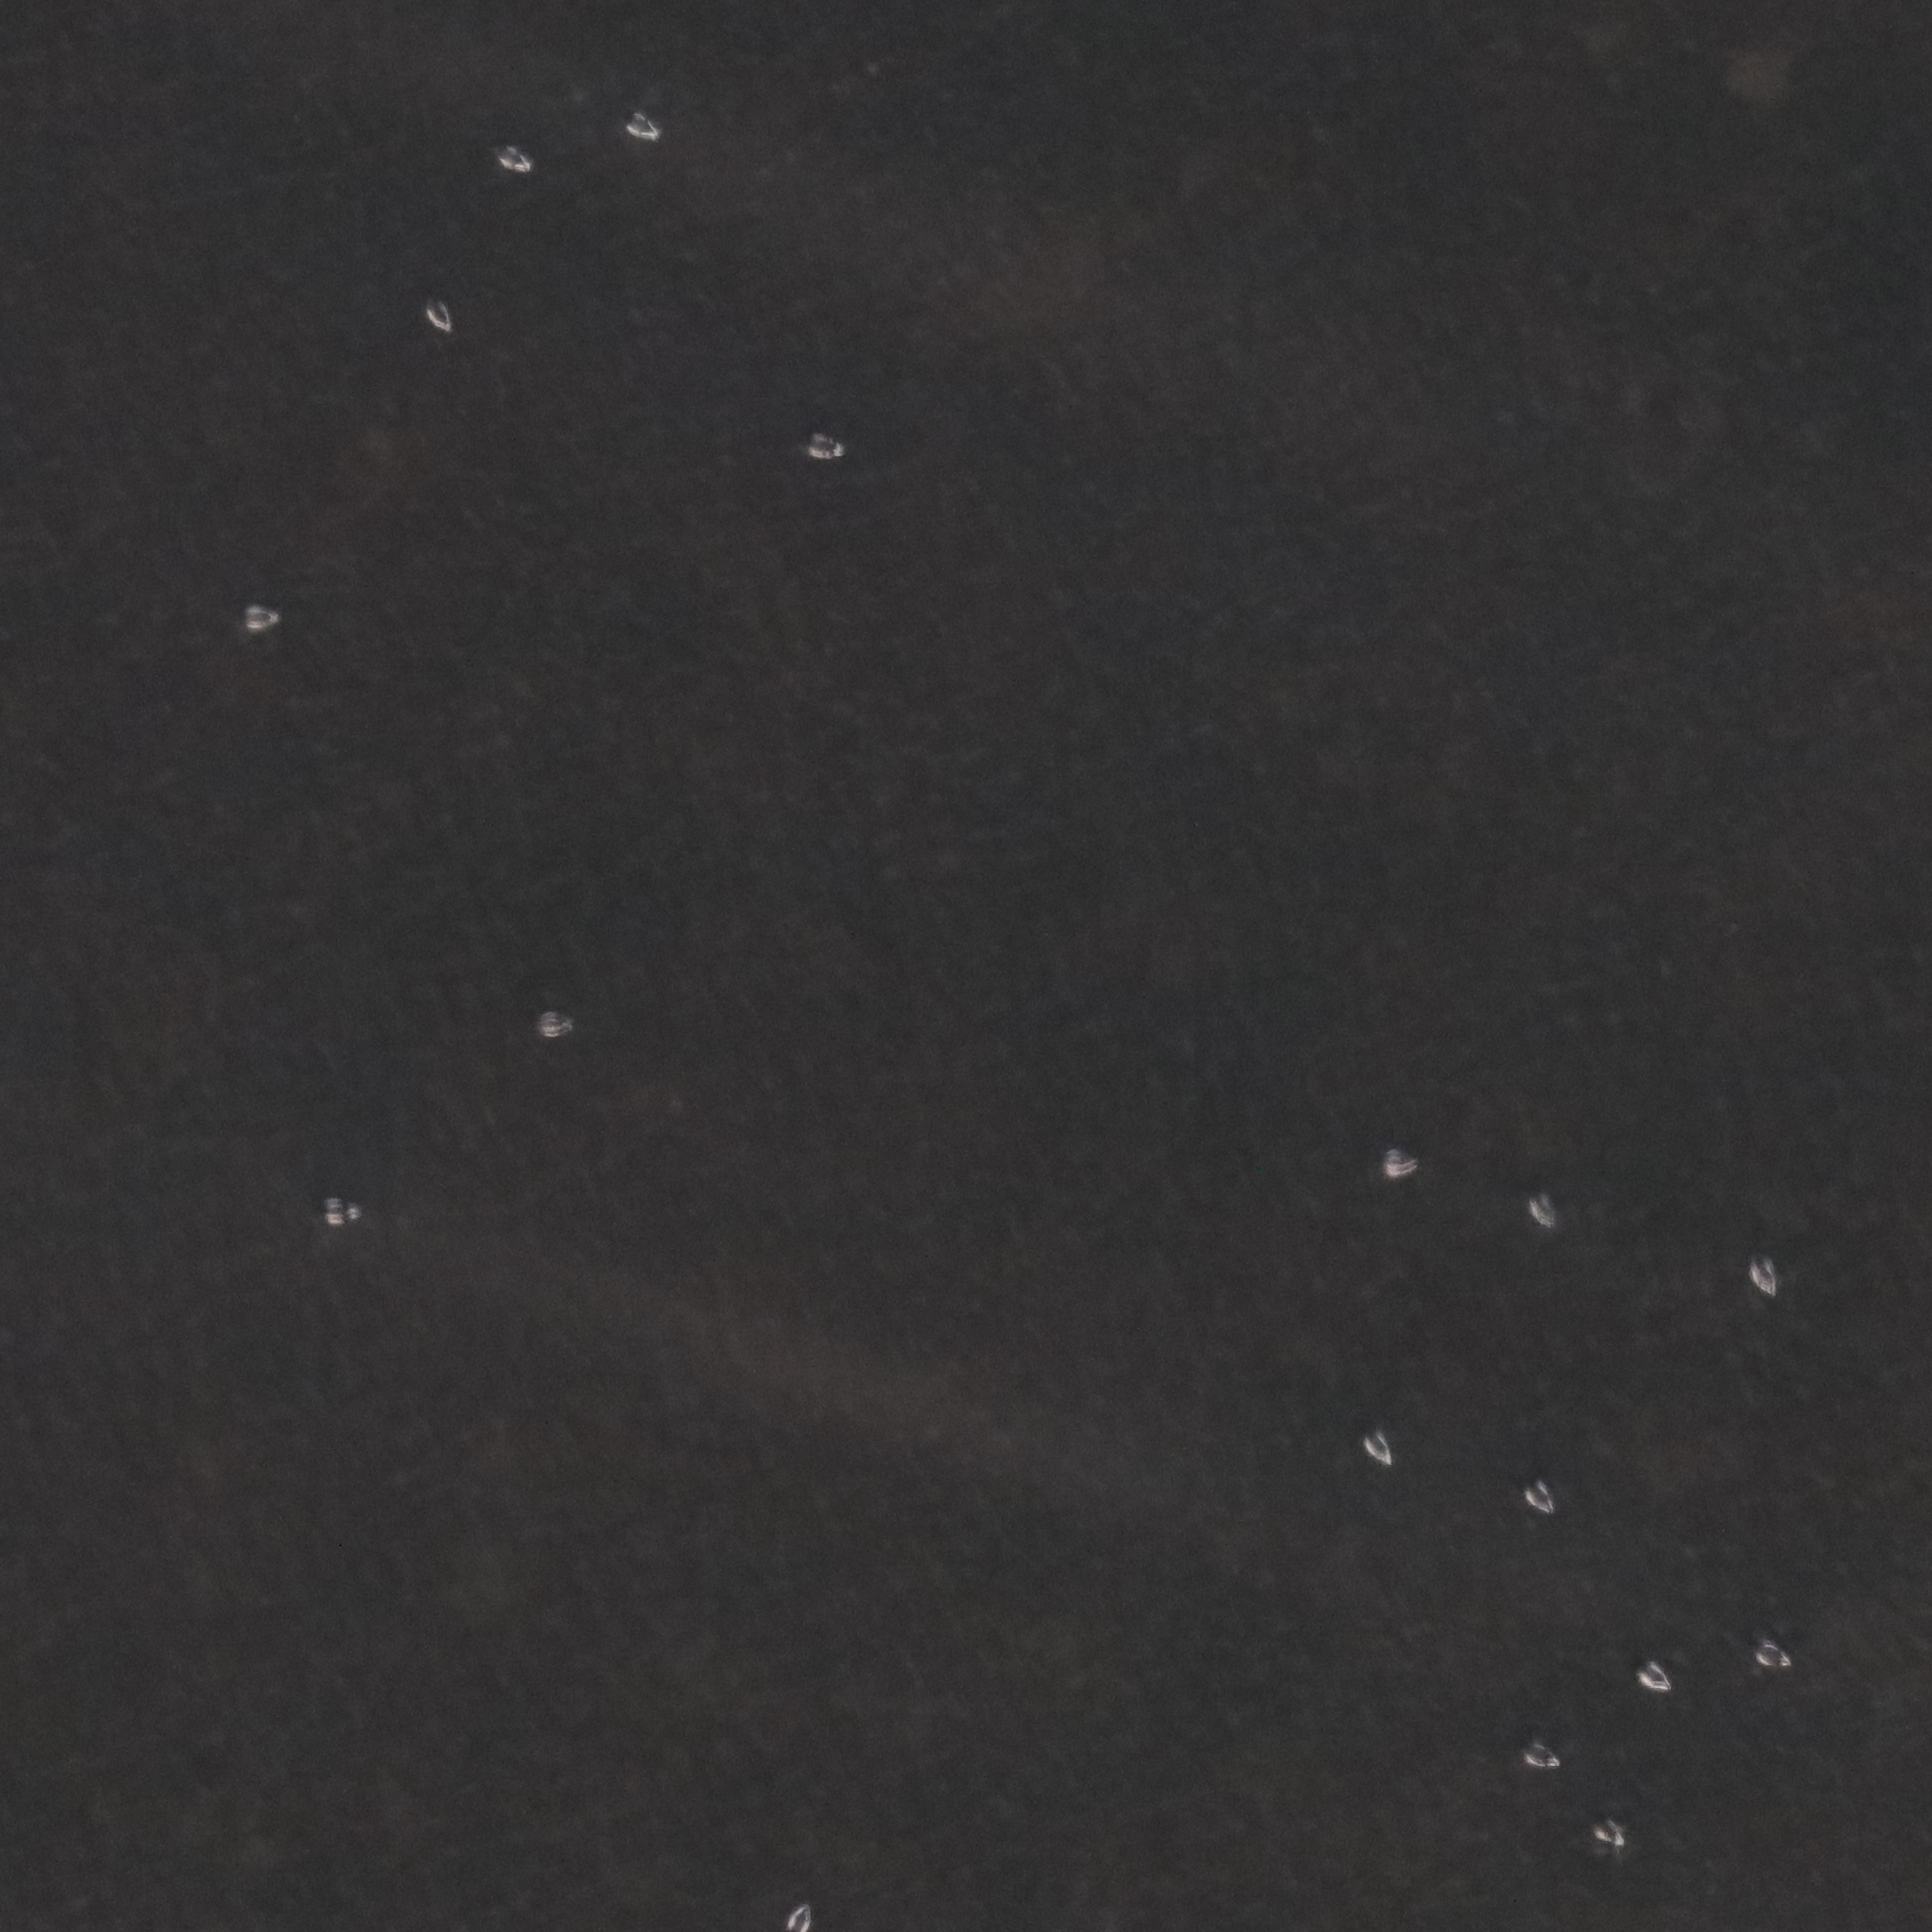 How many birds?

17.